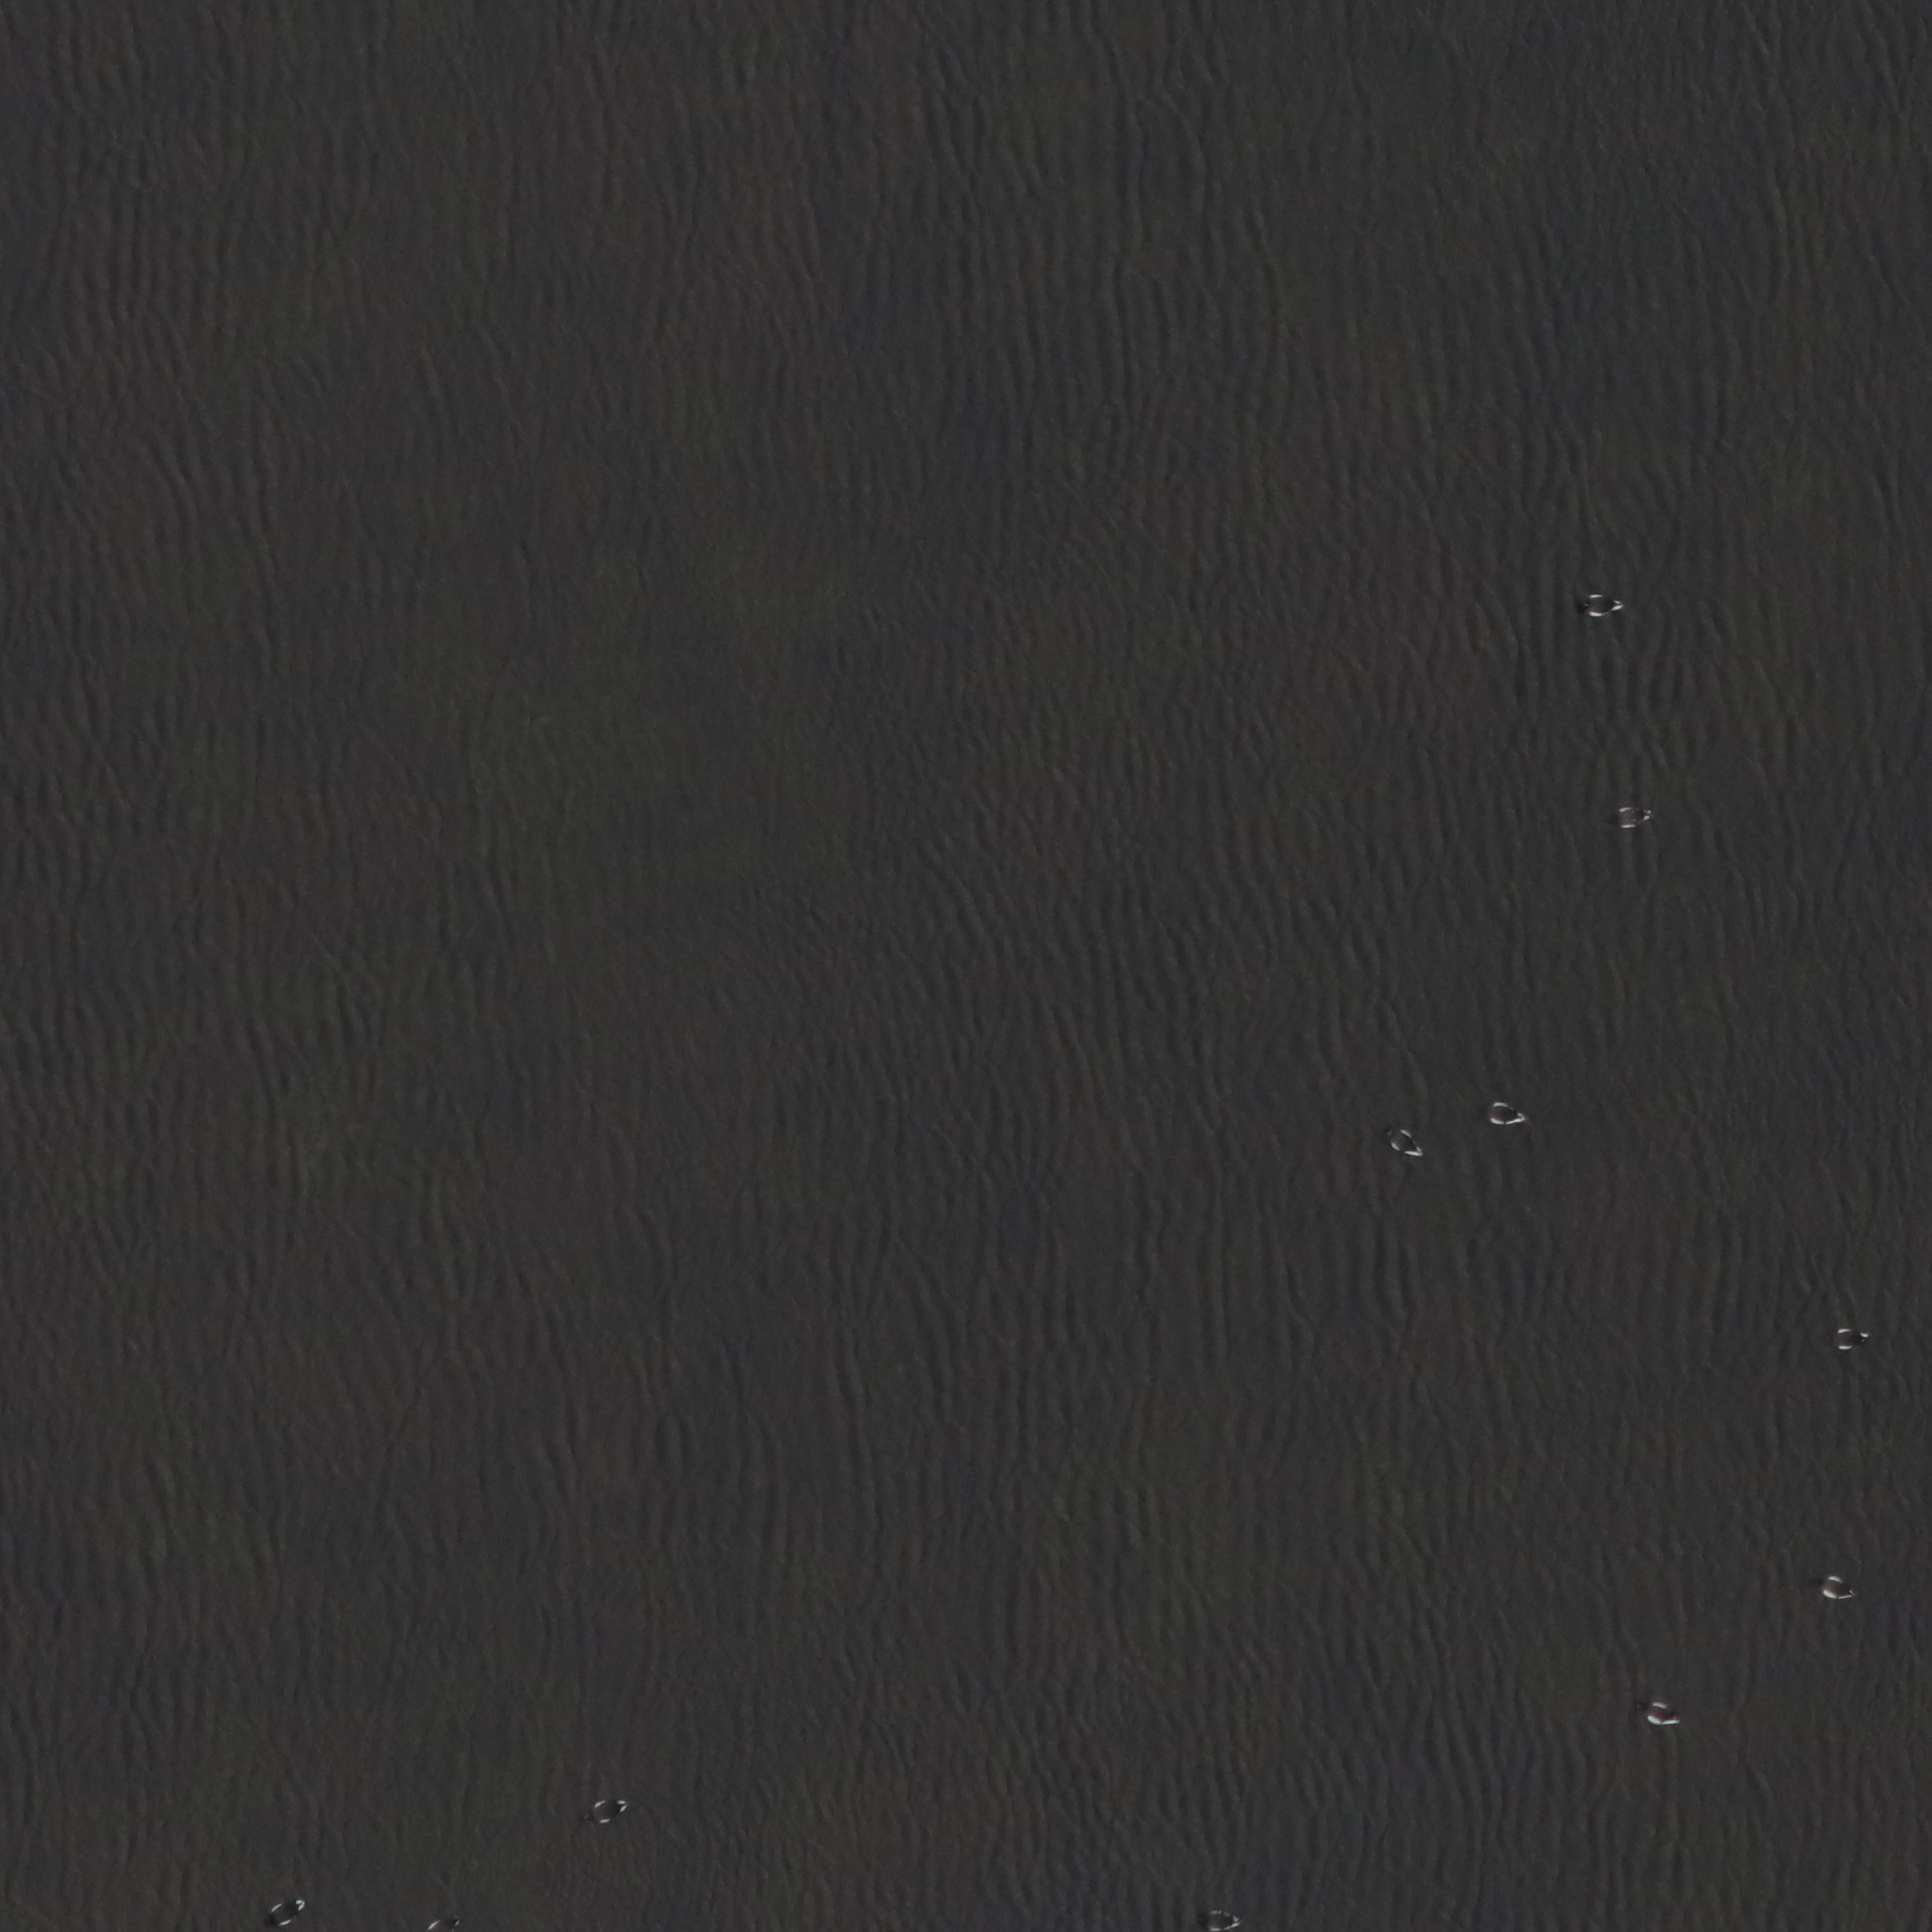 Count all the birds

11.